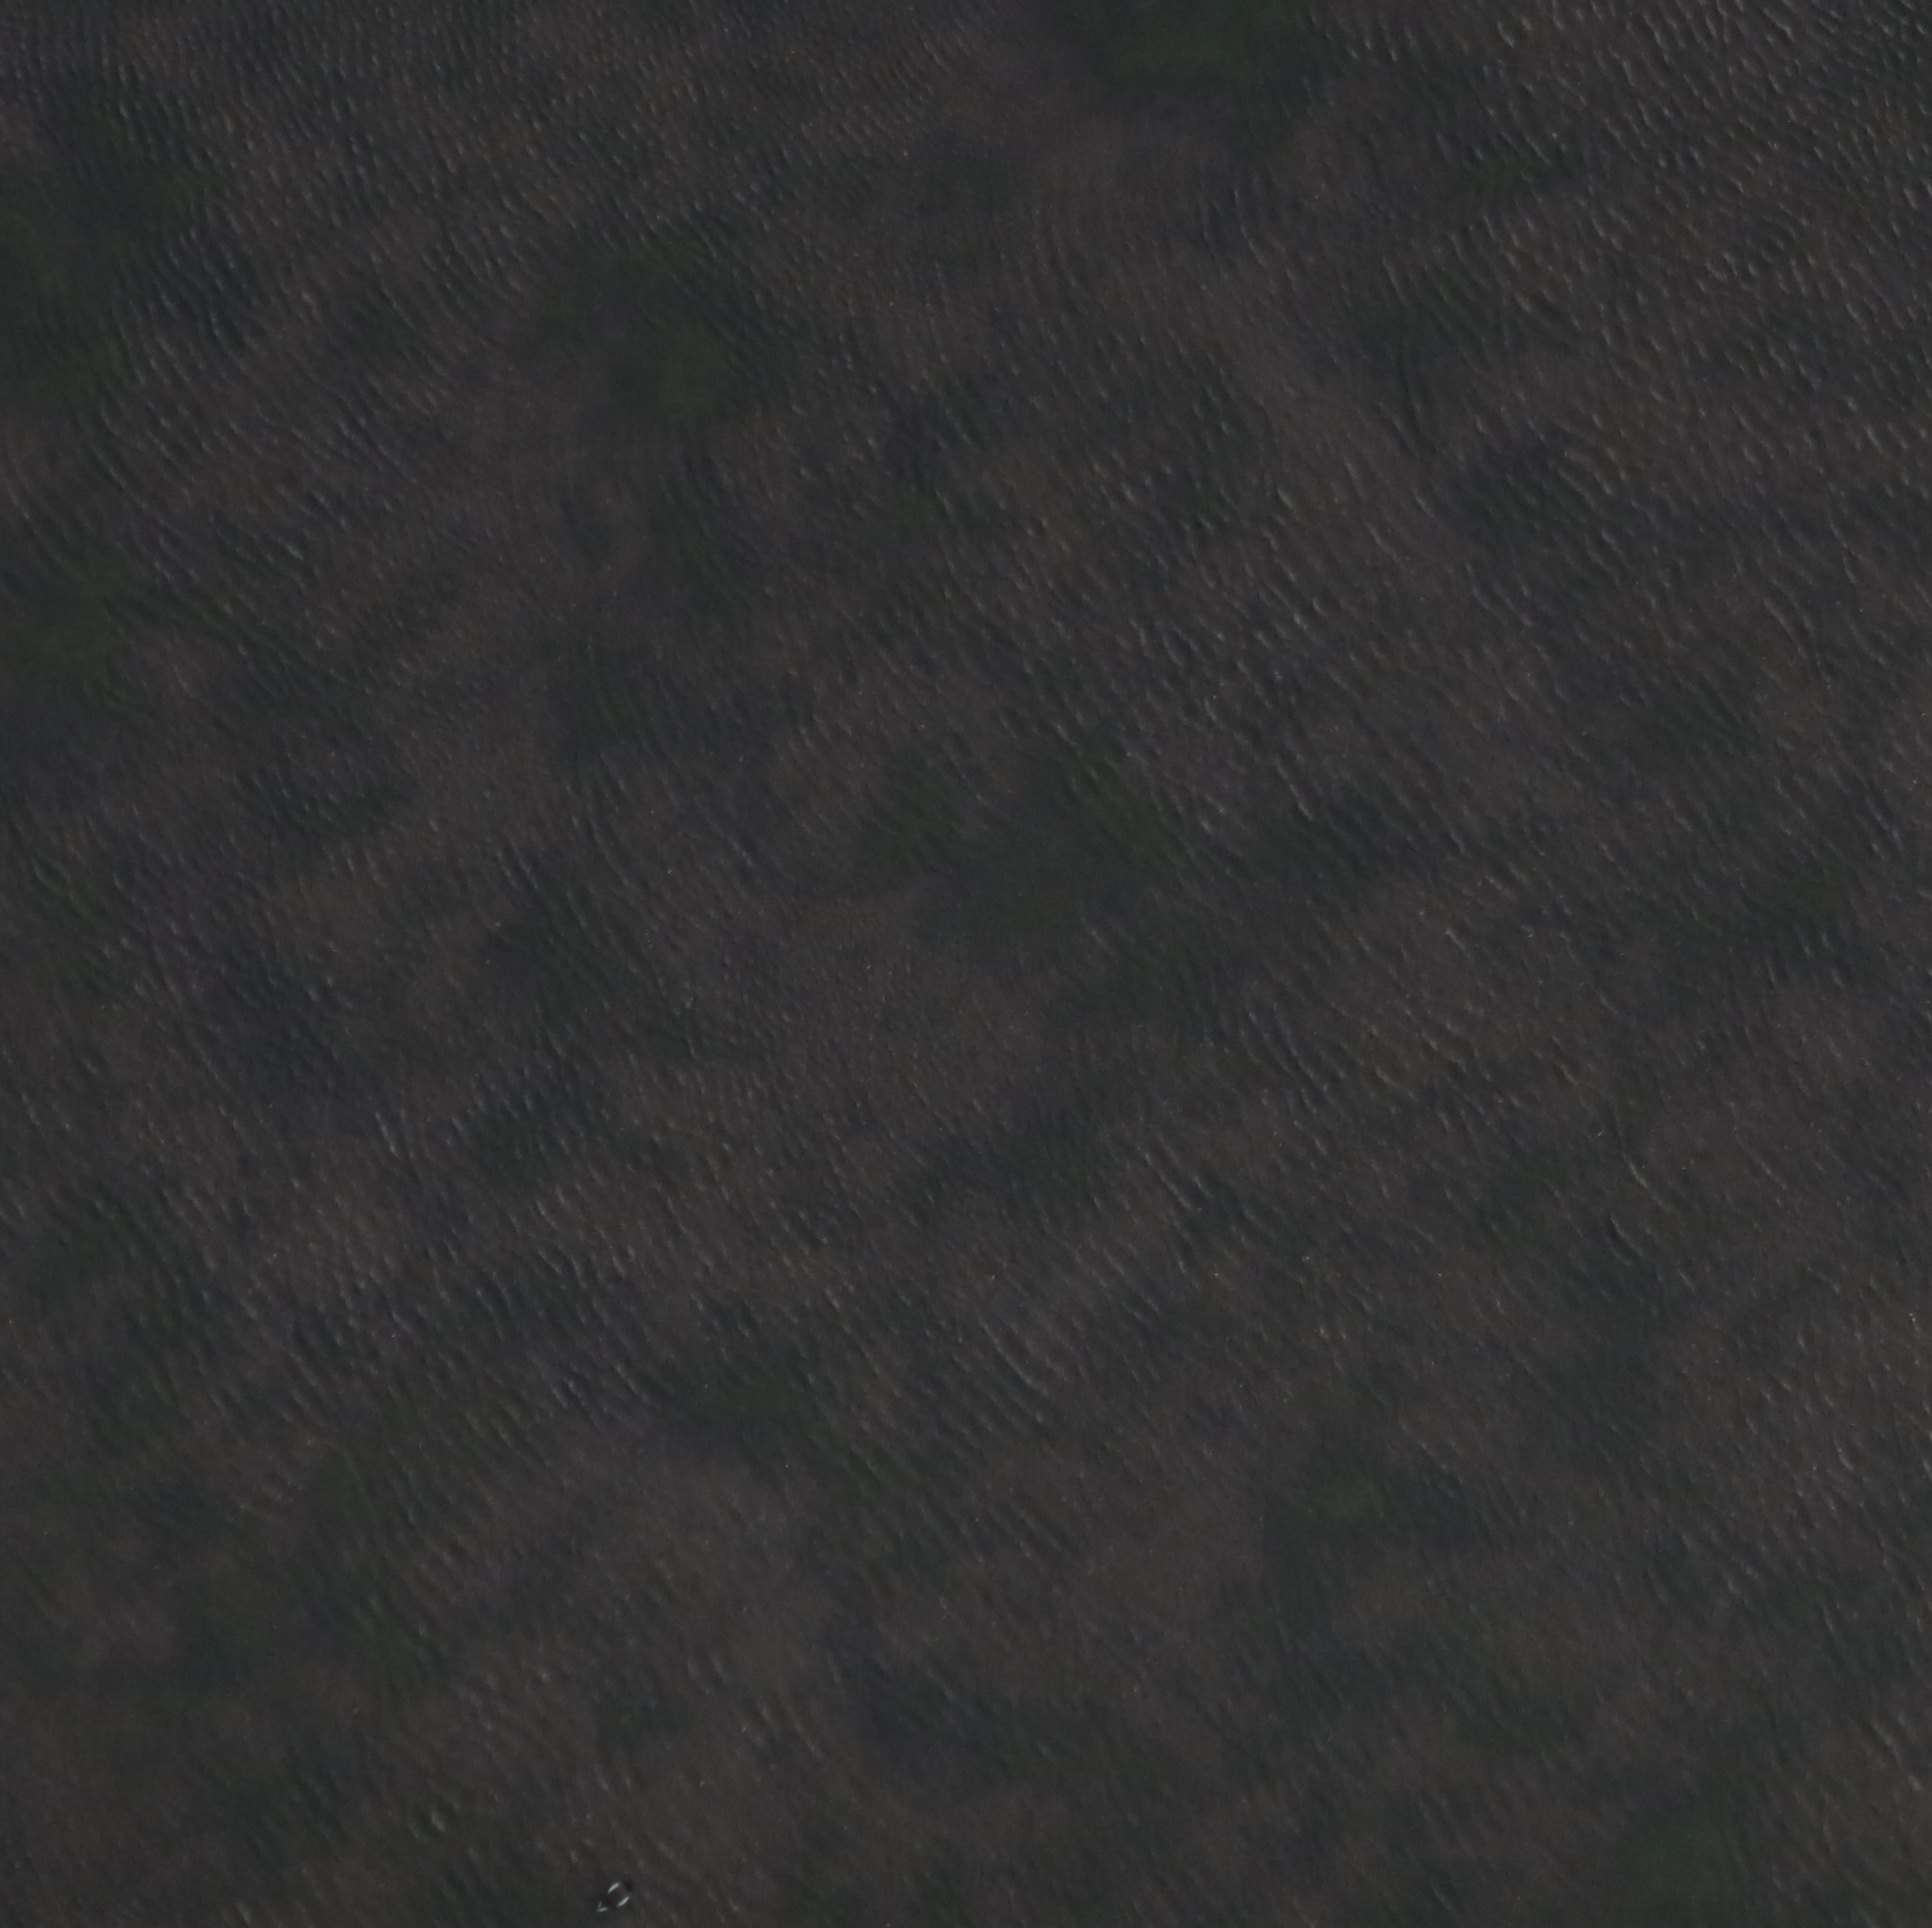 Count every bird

1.